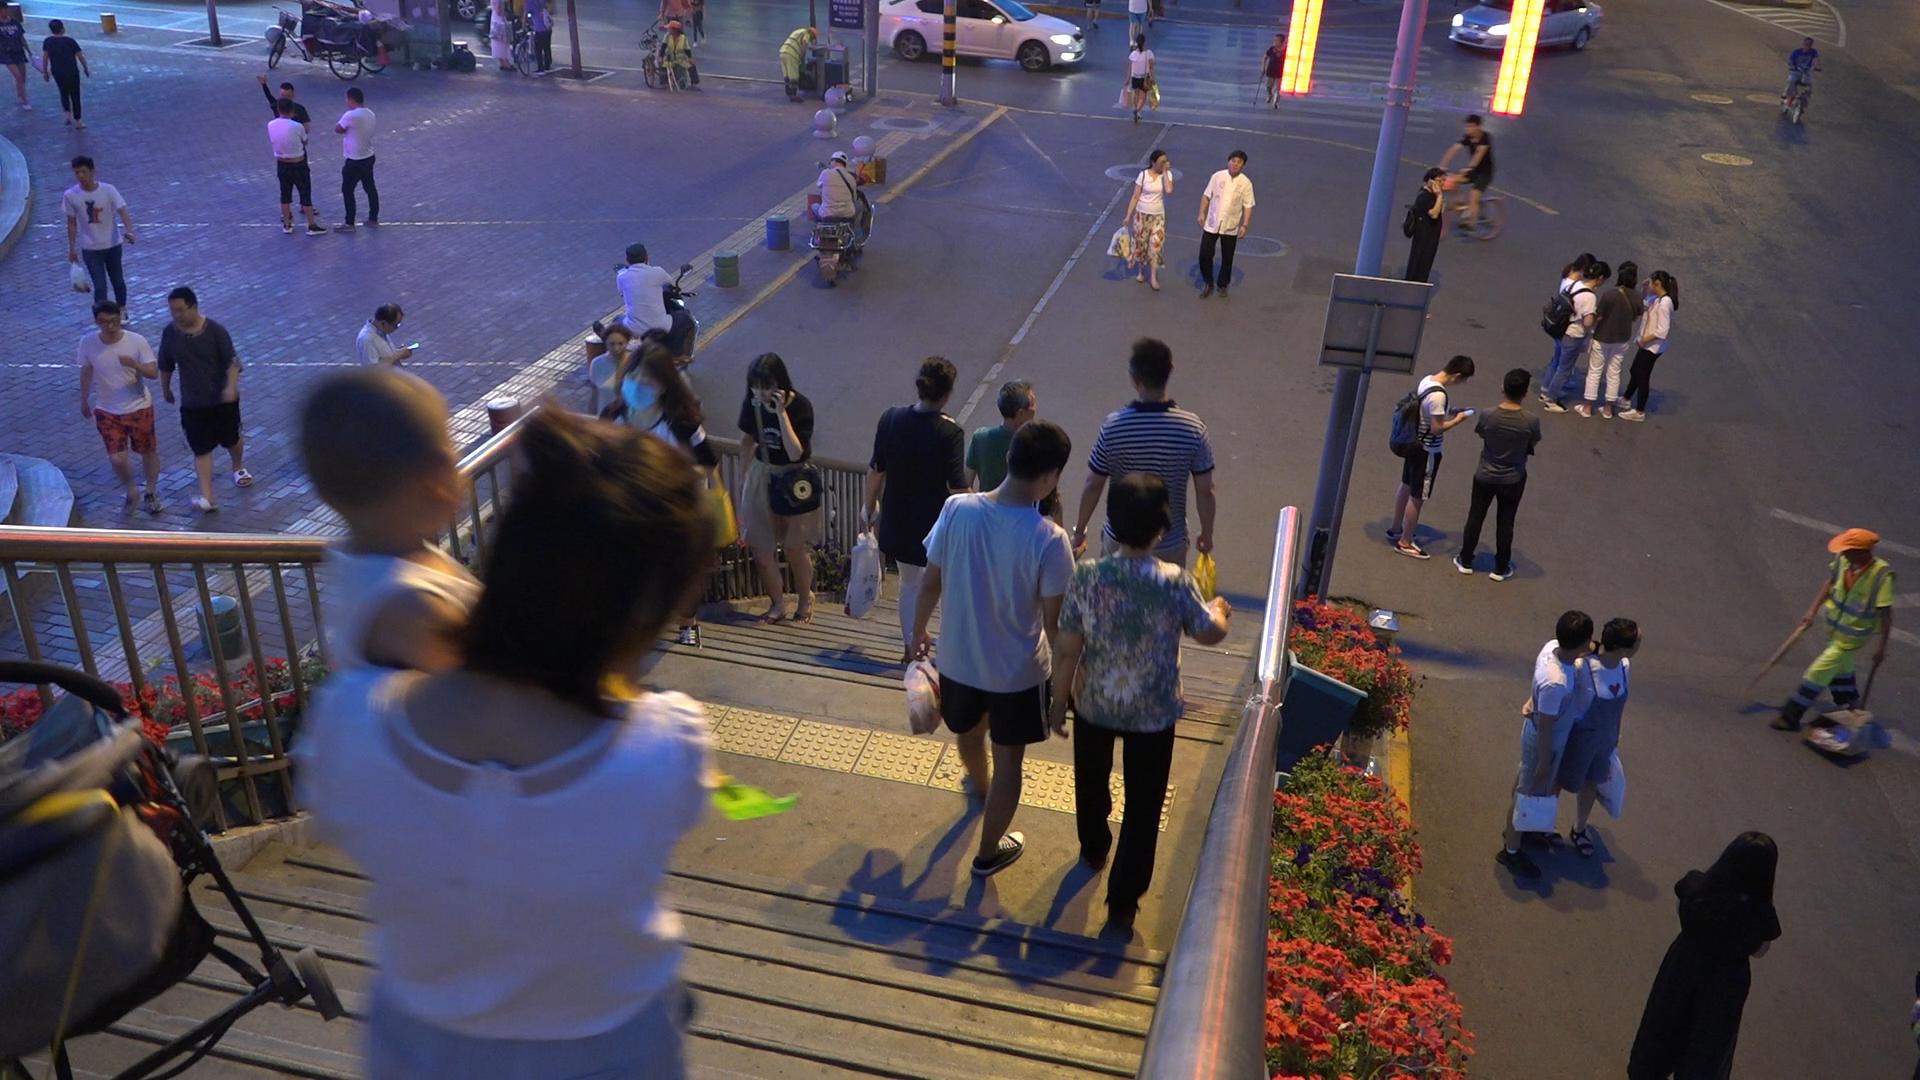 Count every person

41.